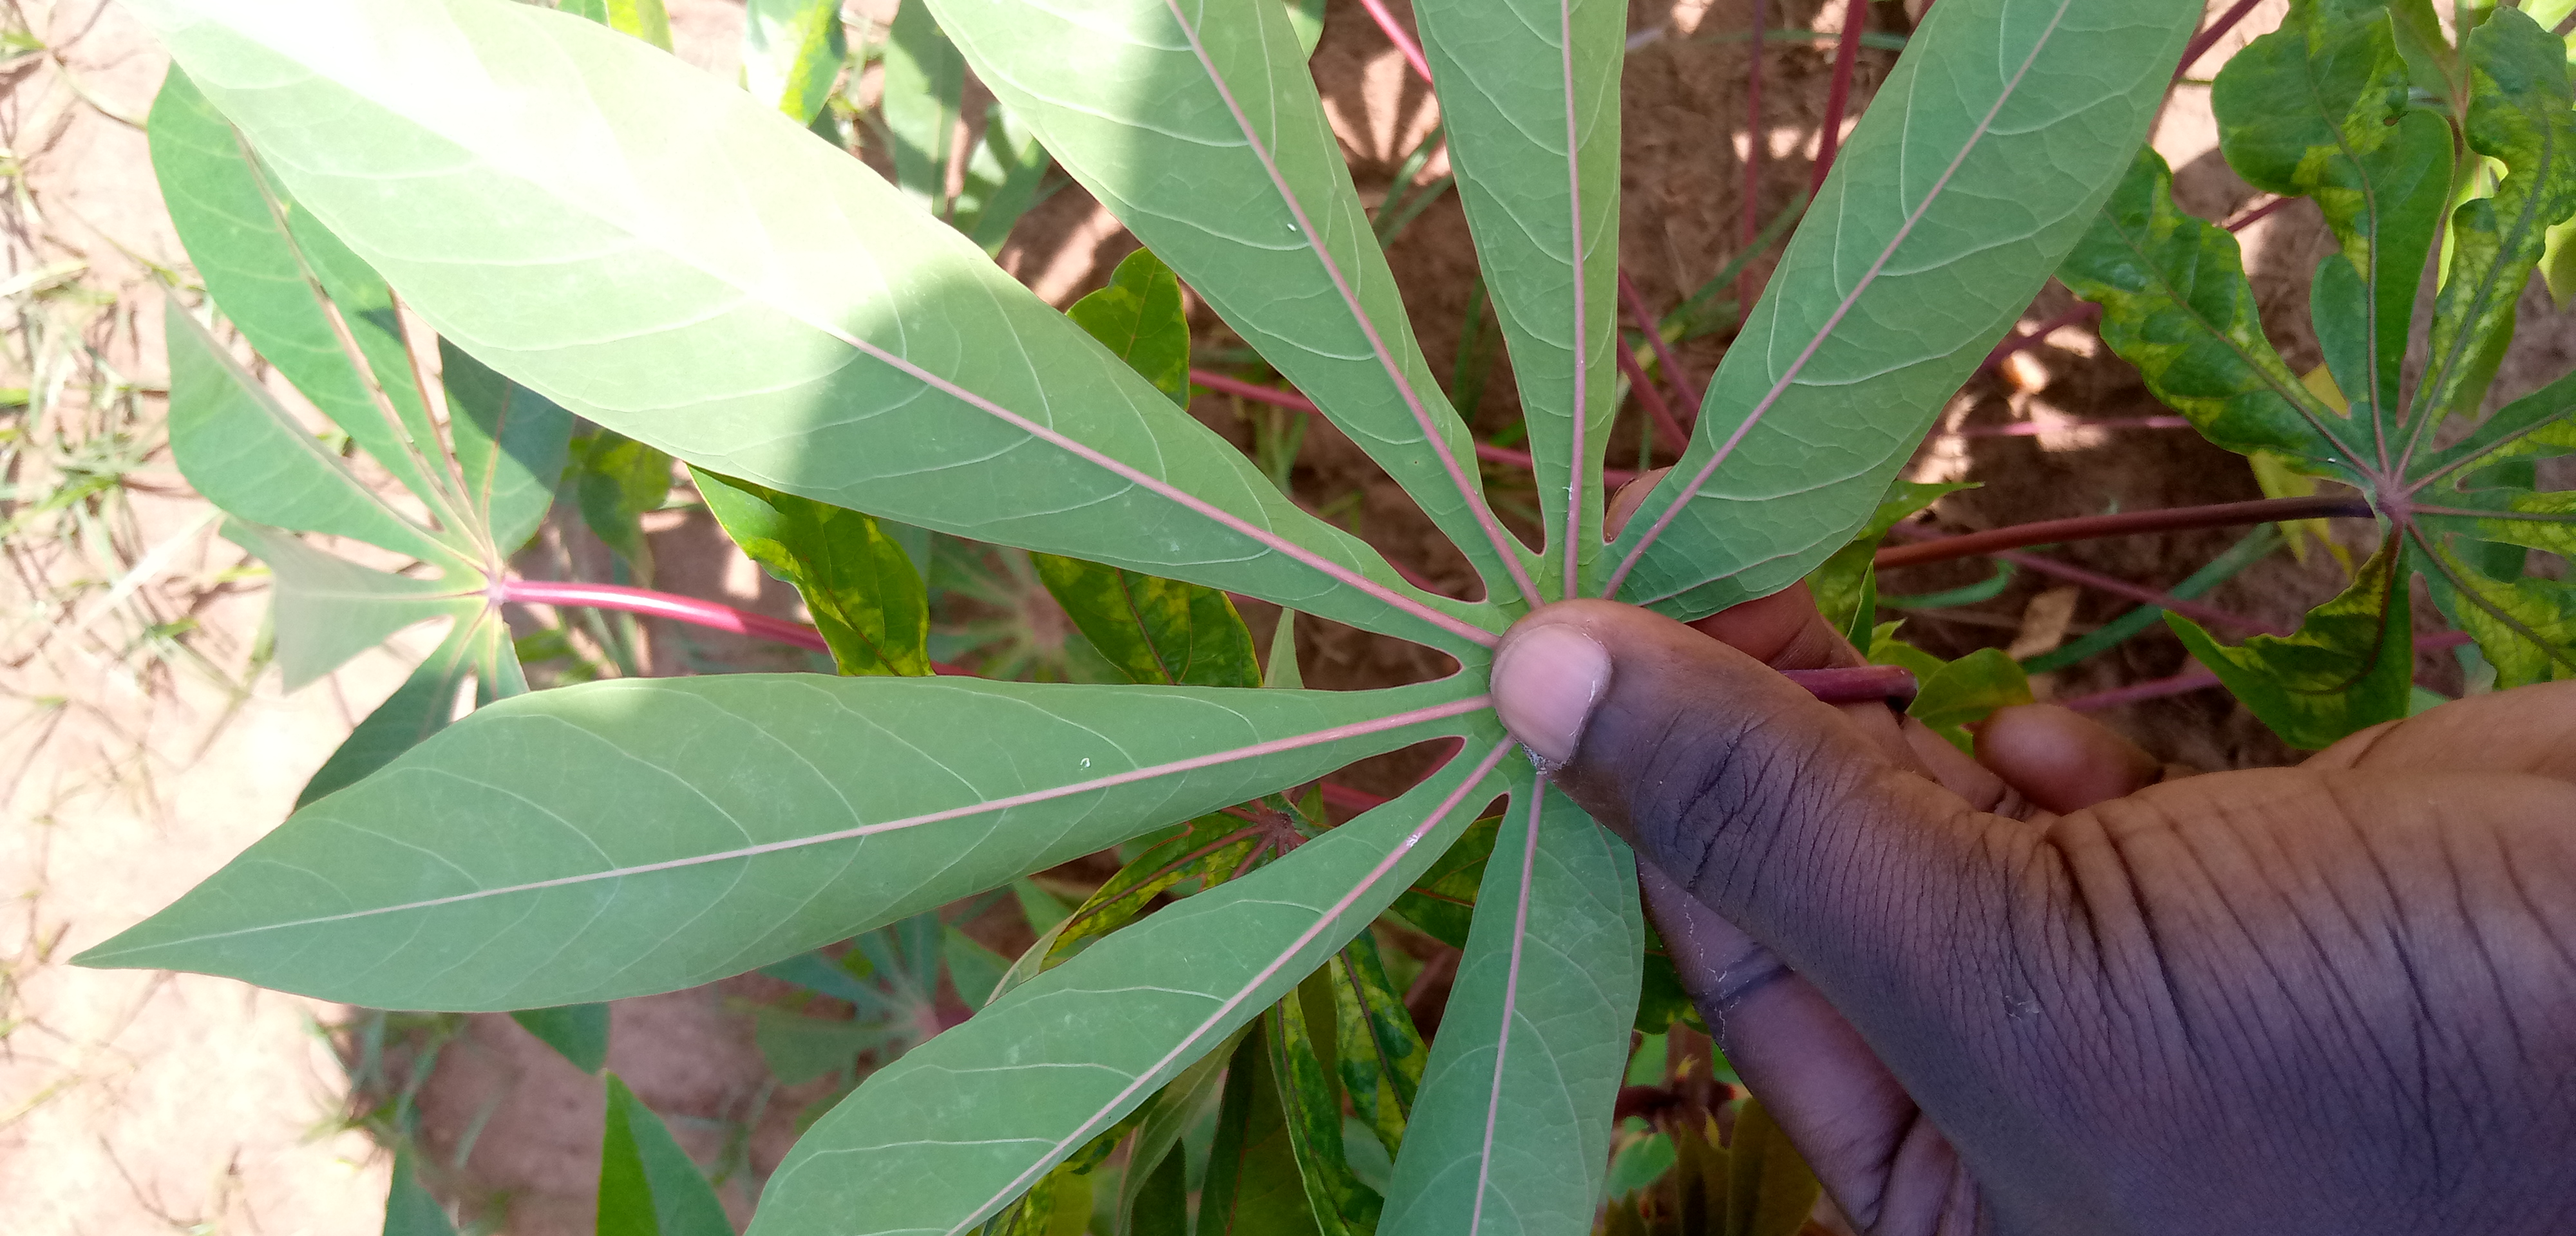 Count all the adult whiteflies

4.